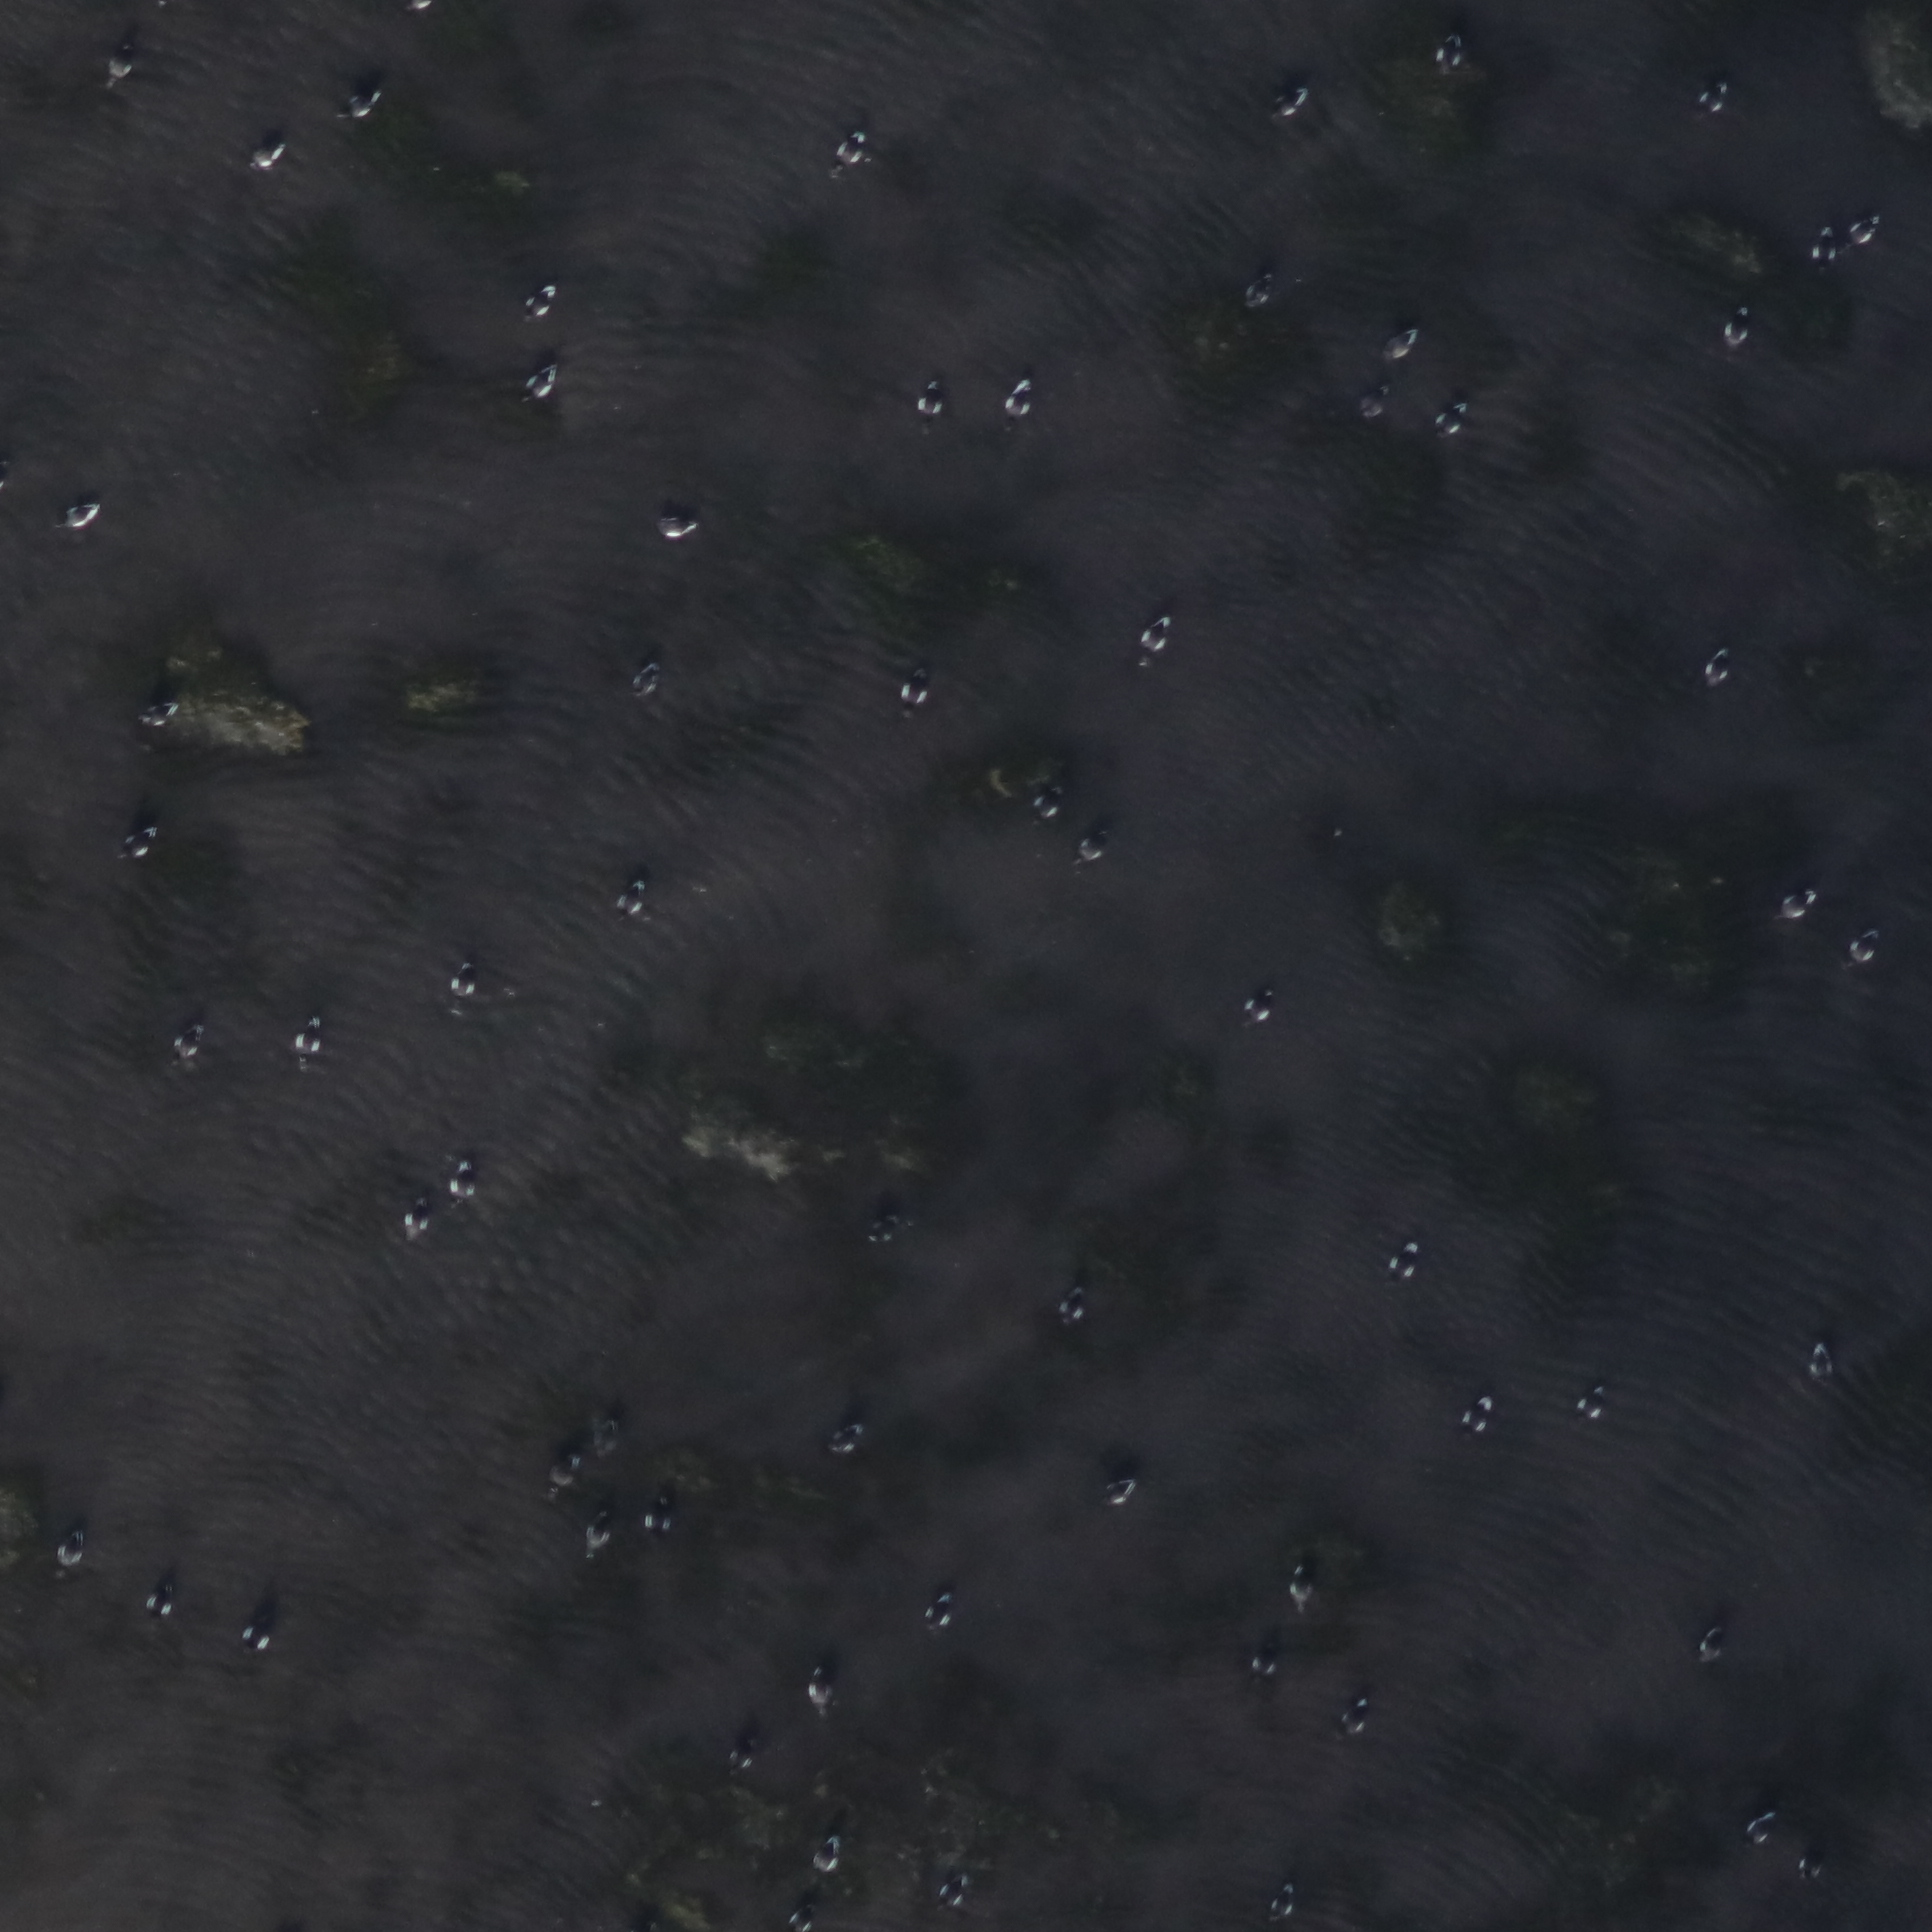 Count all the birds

65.